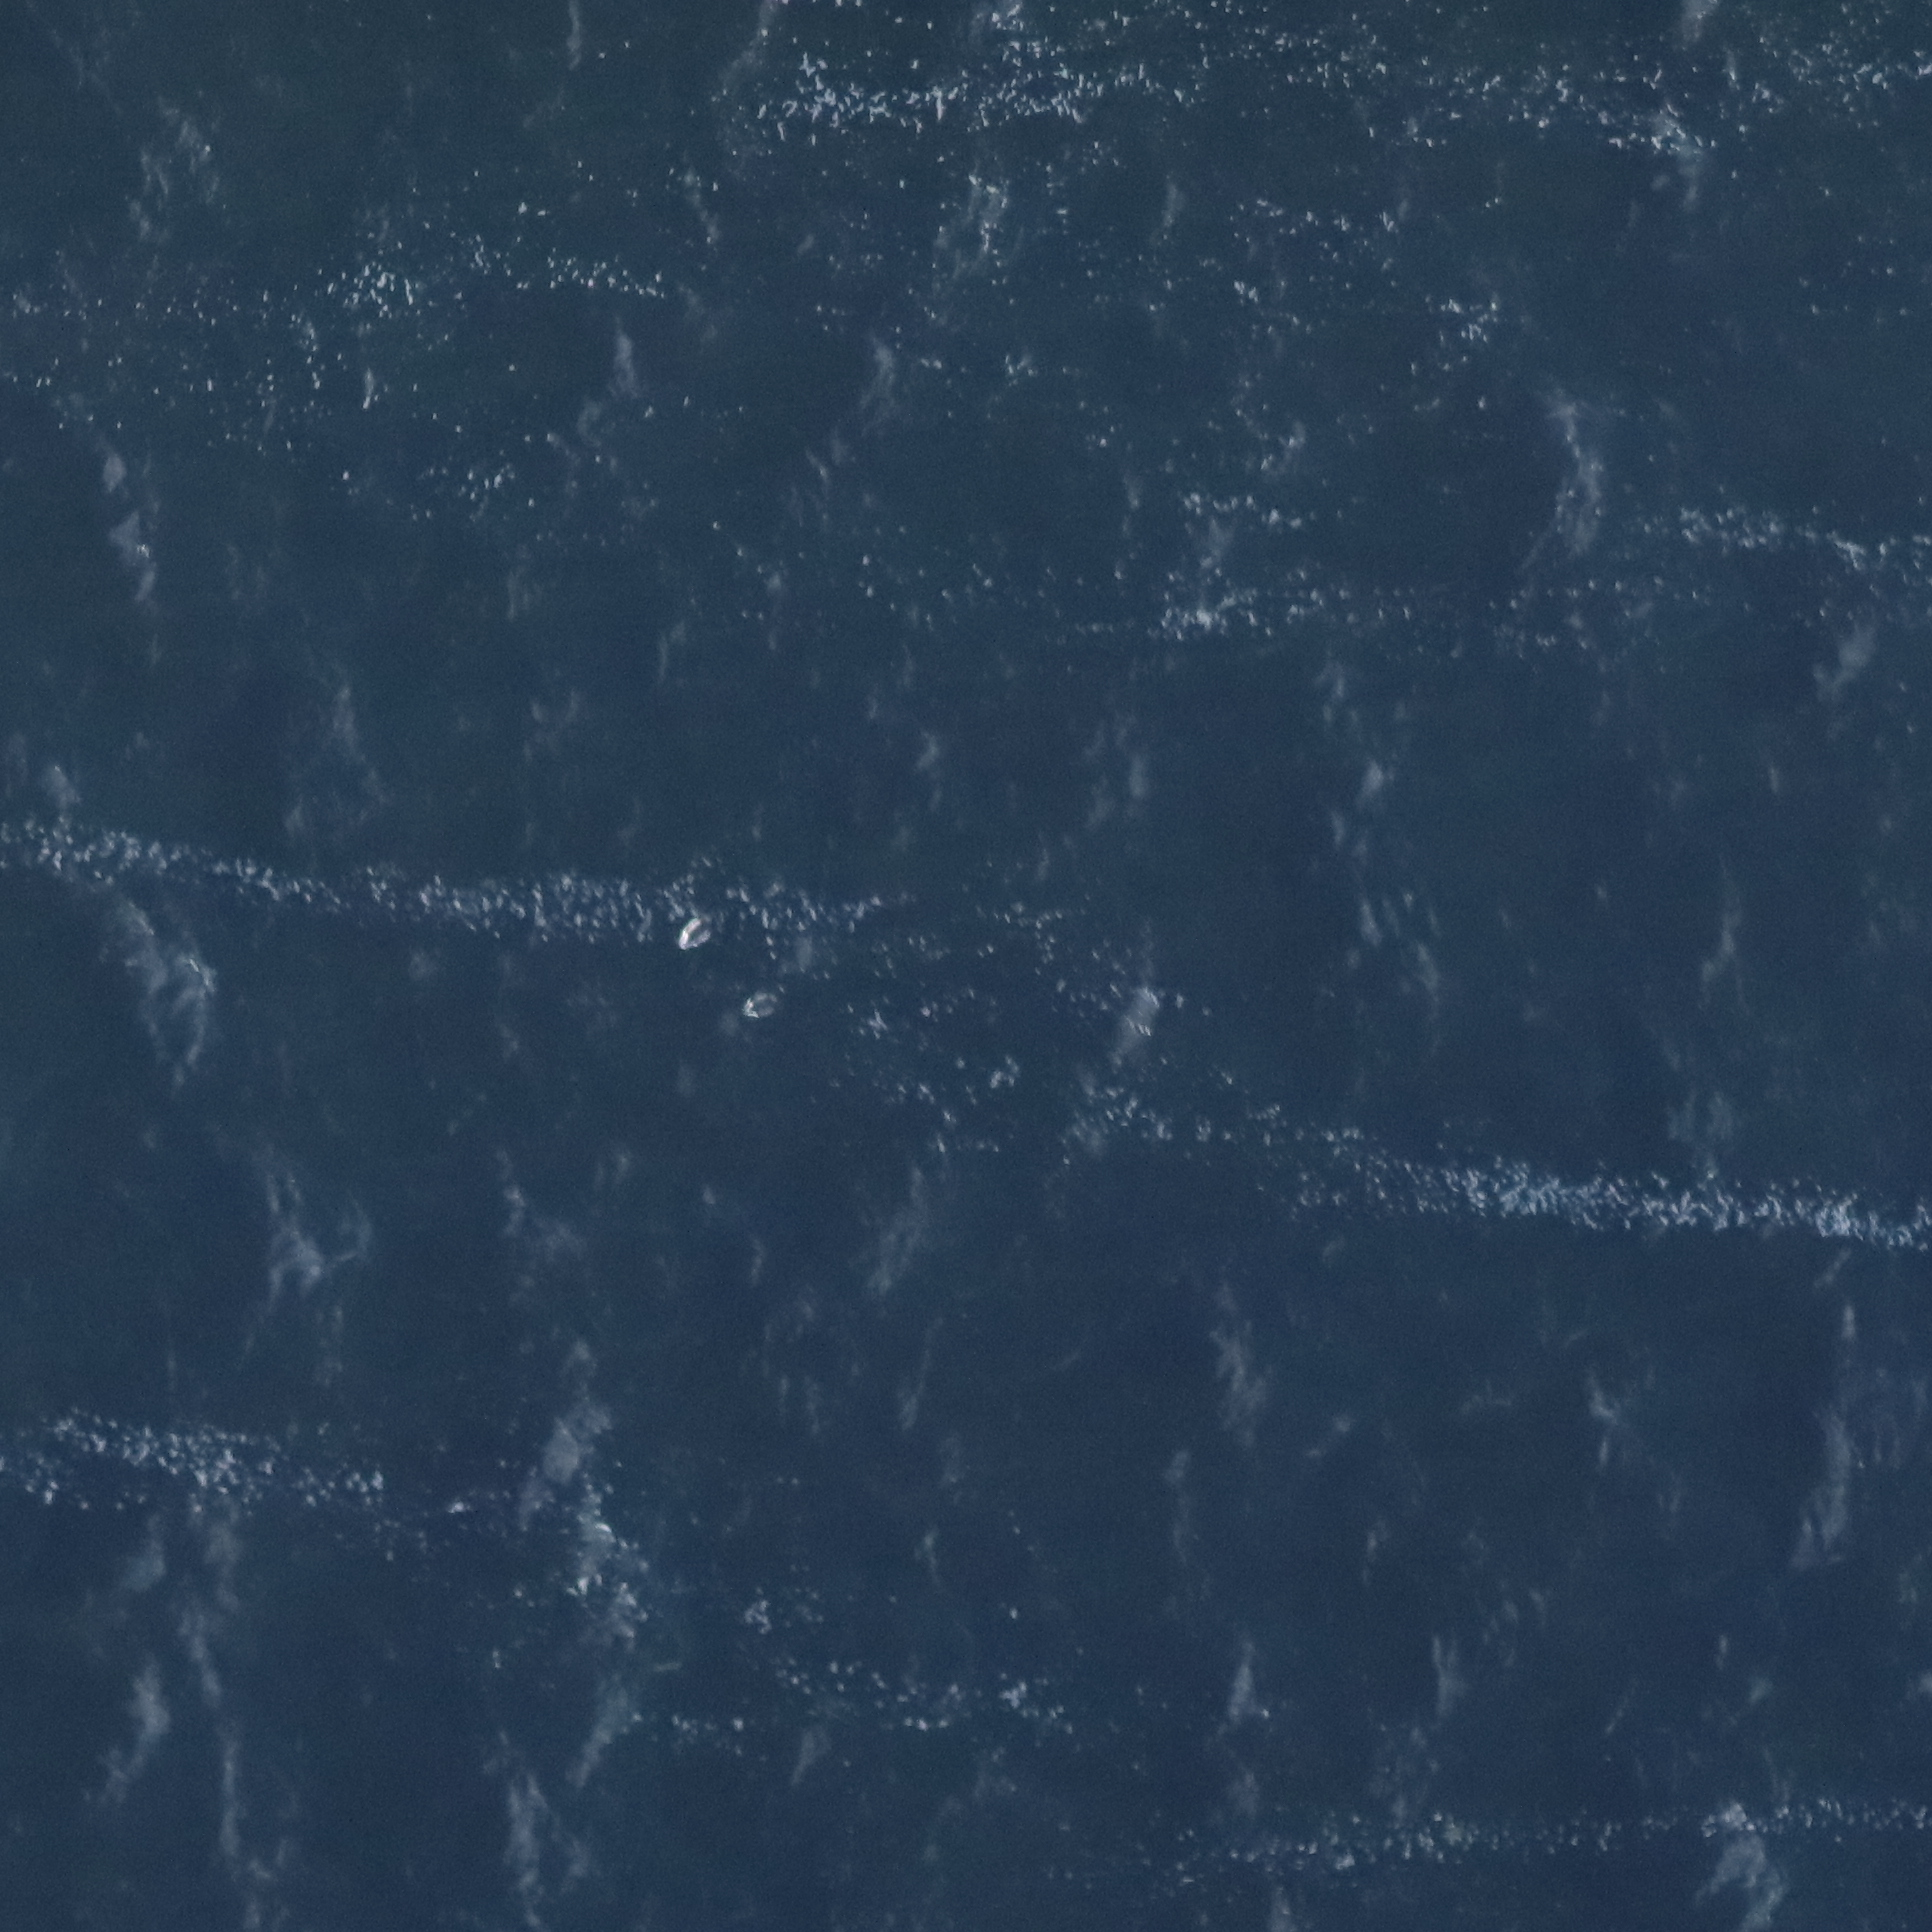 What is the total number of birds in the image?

2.